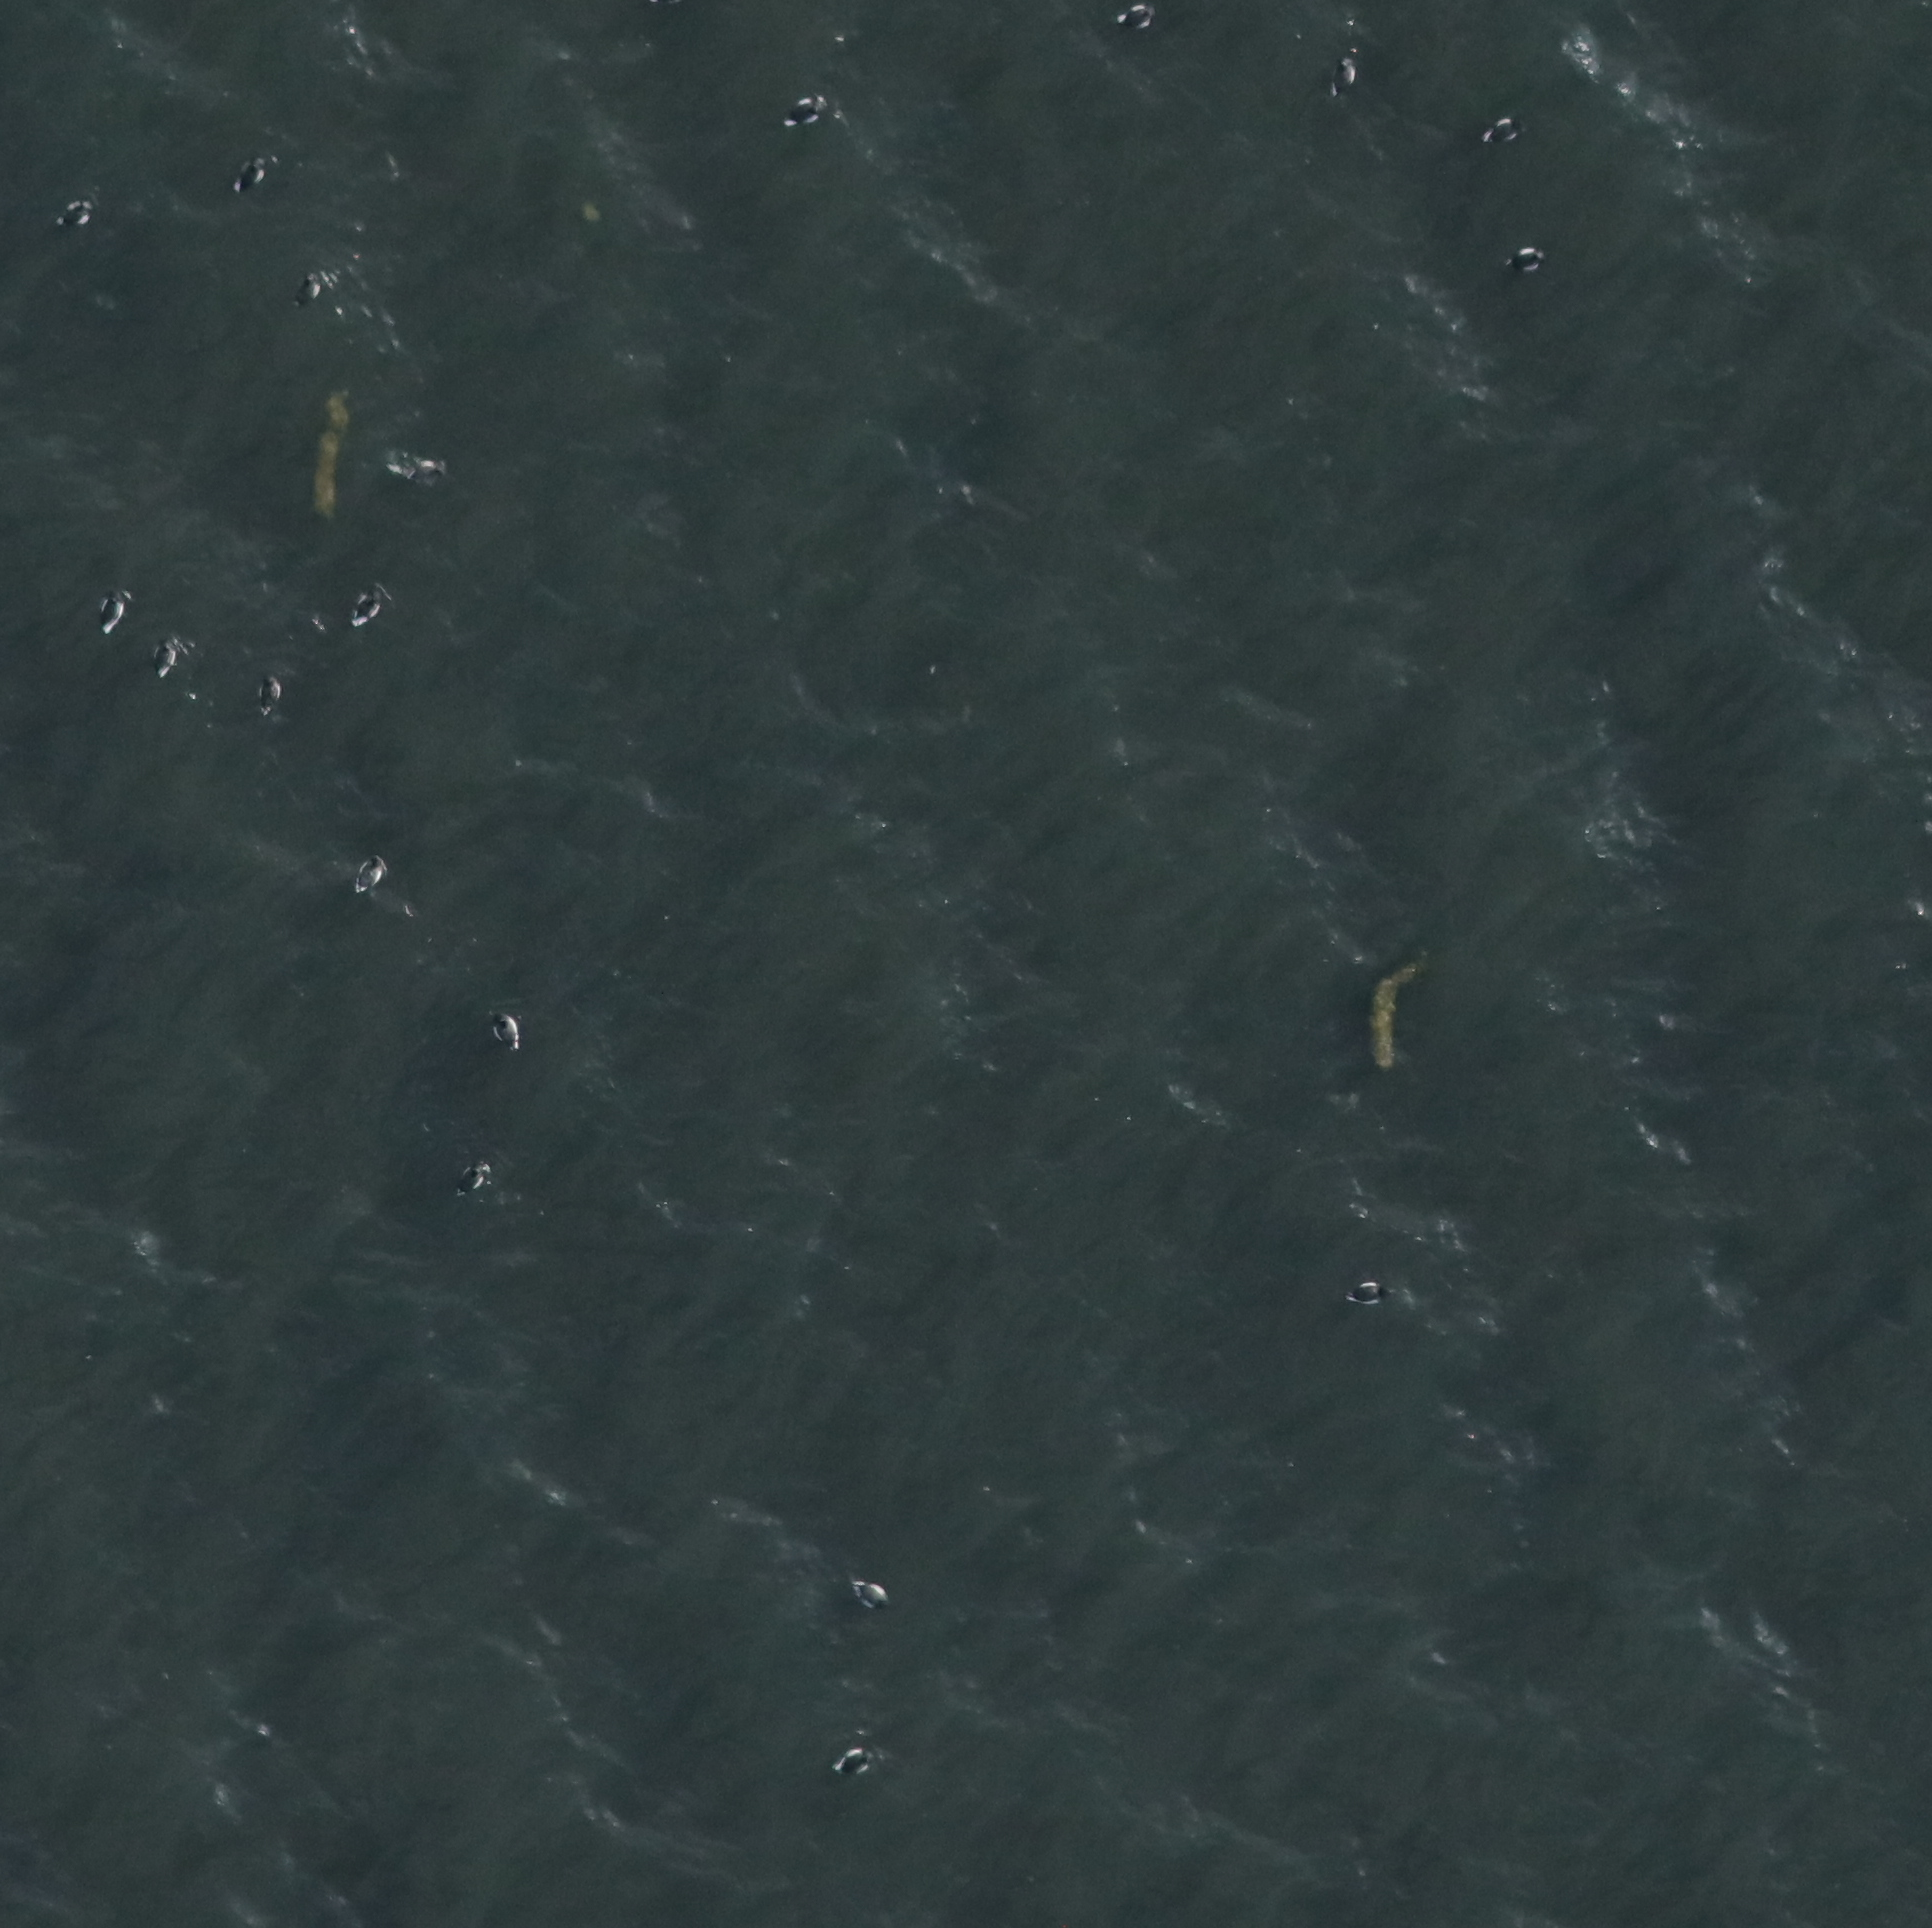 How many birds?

19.